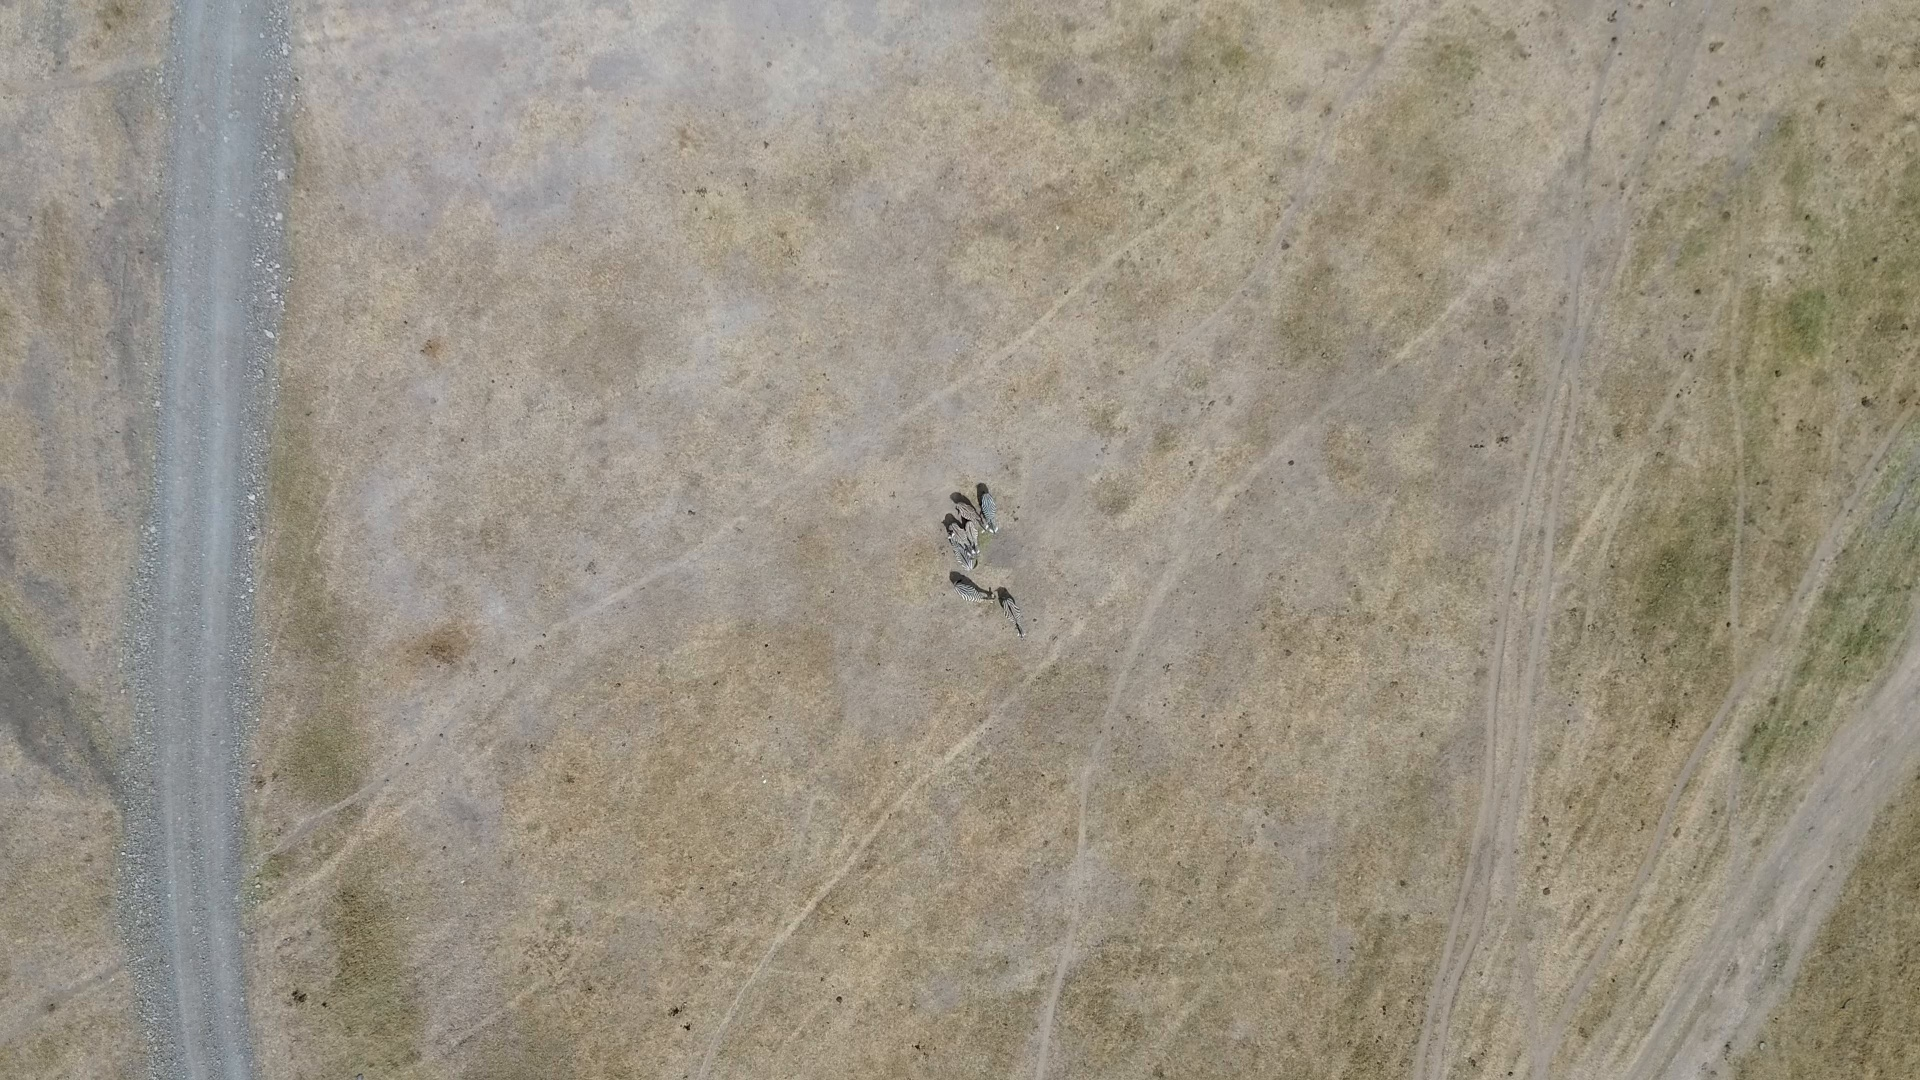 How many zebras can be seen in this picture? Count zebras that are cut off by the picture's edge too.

7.